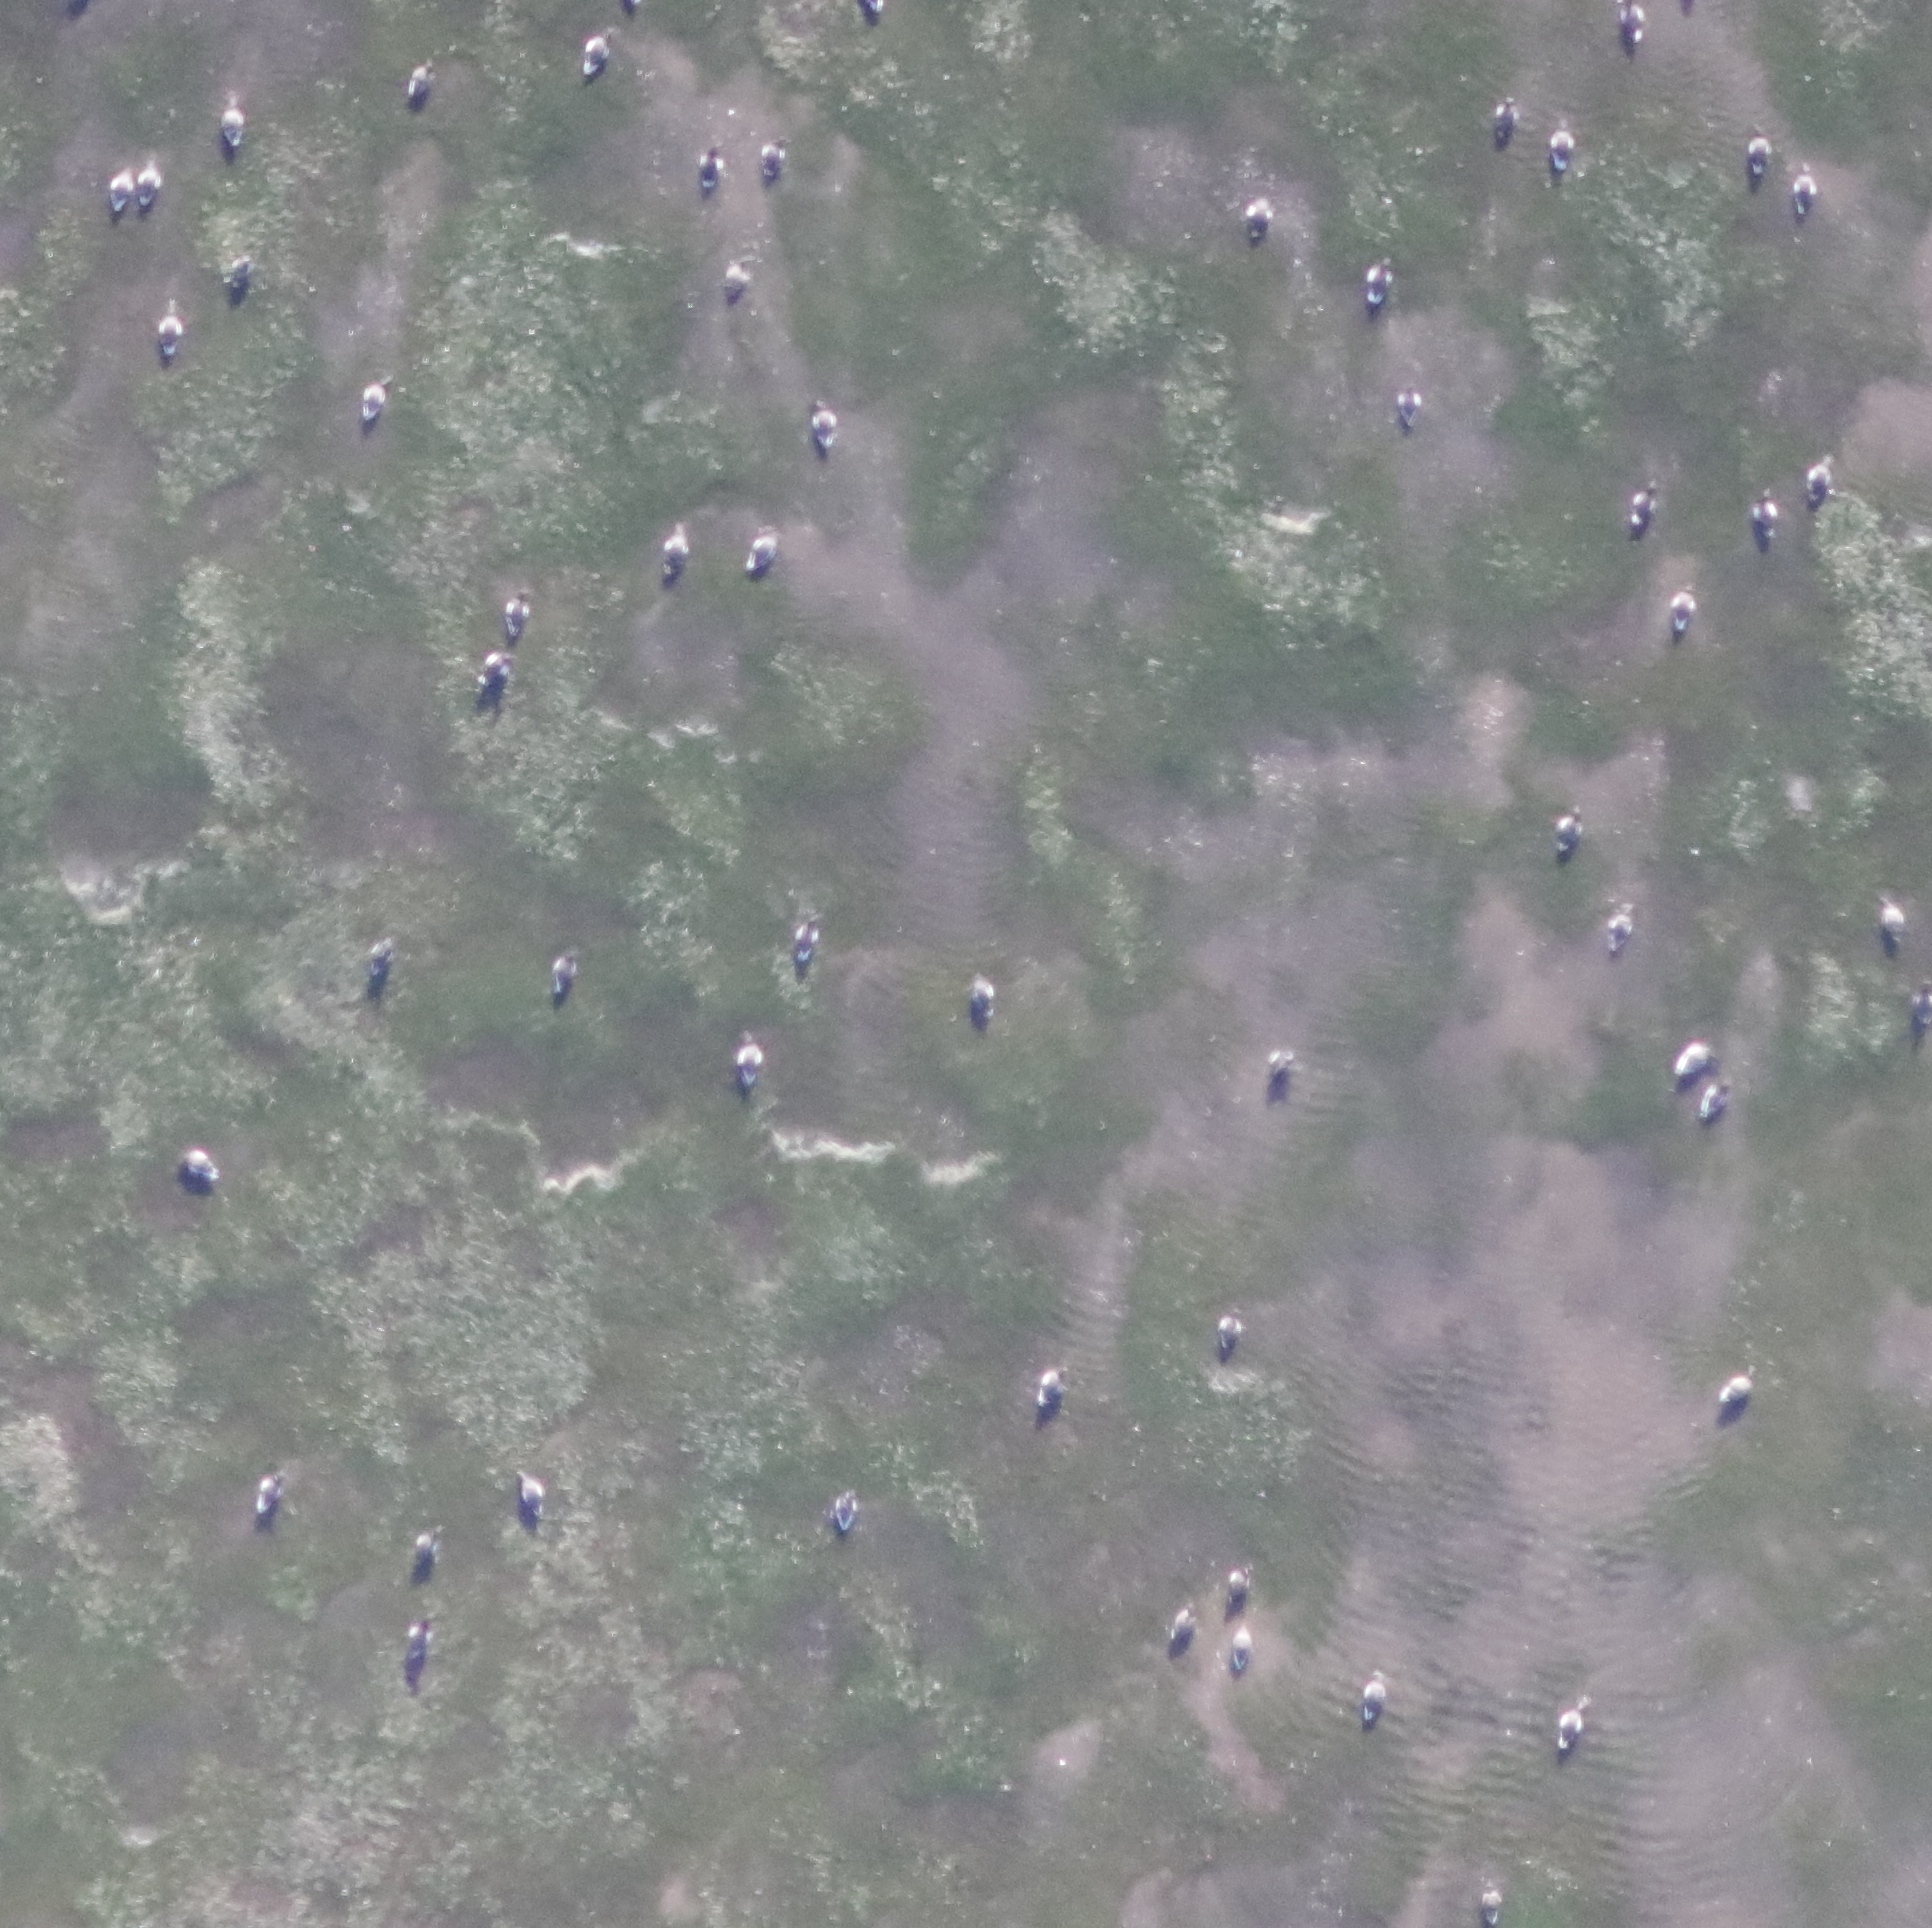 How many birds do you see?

55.